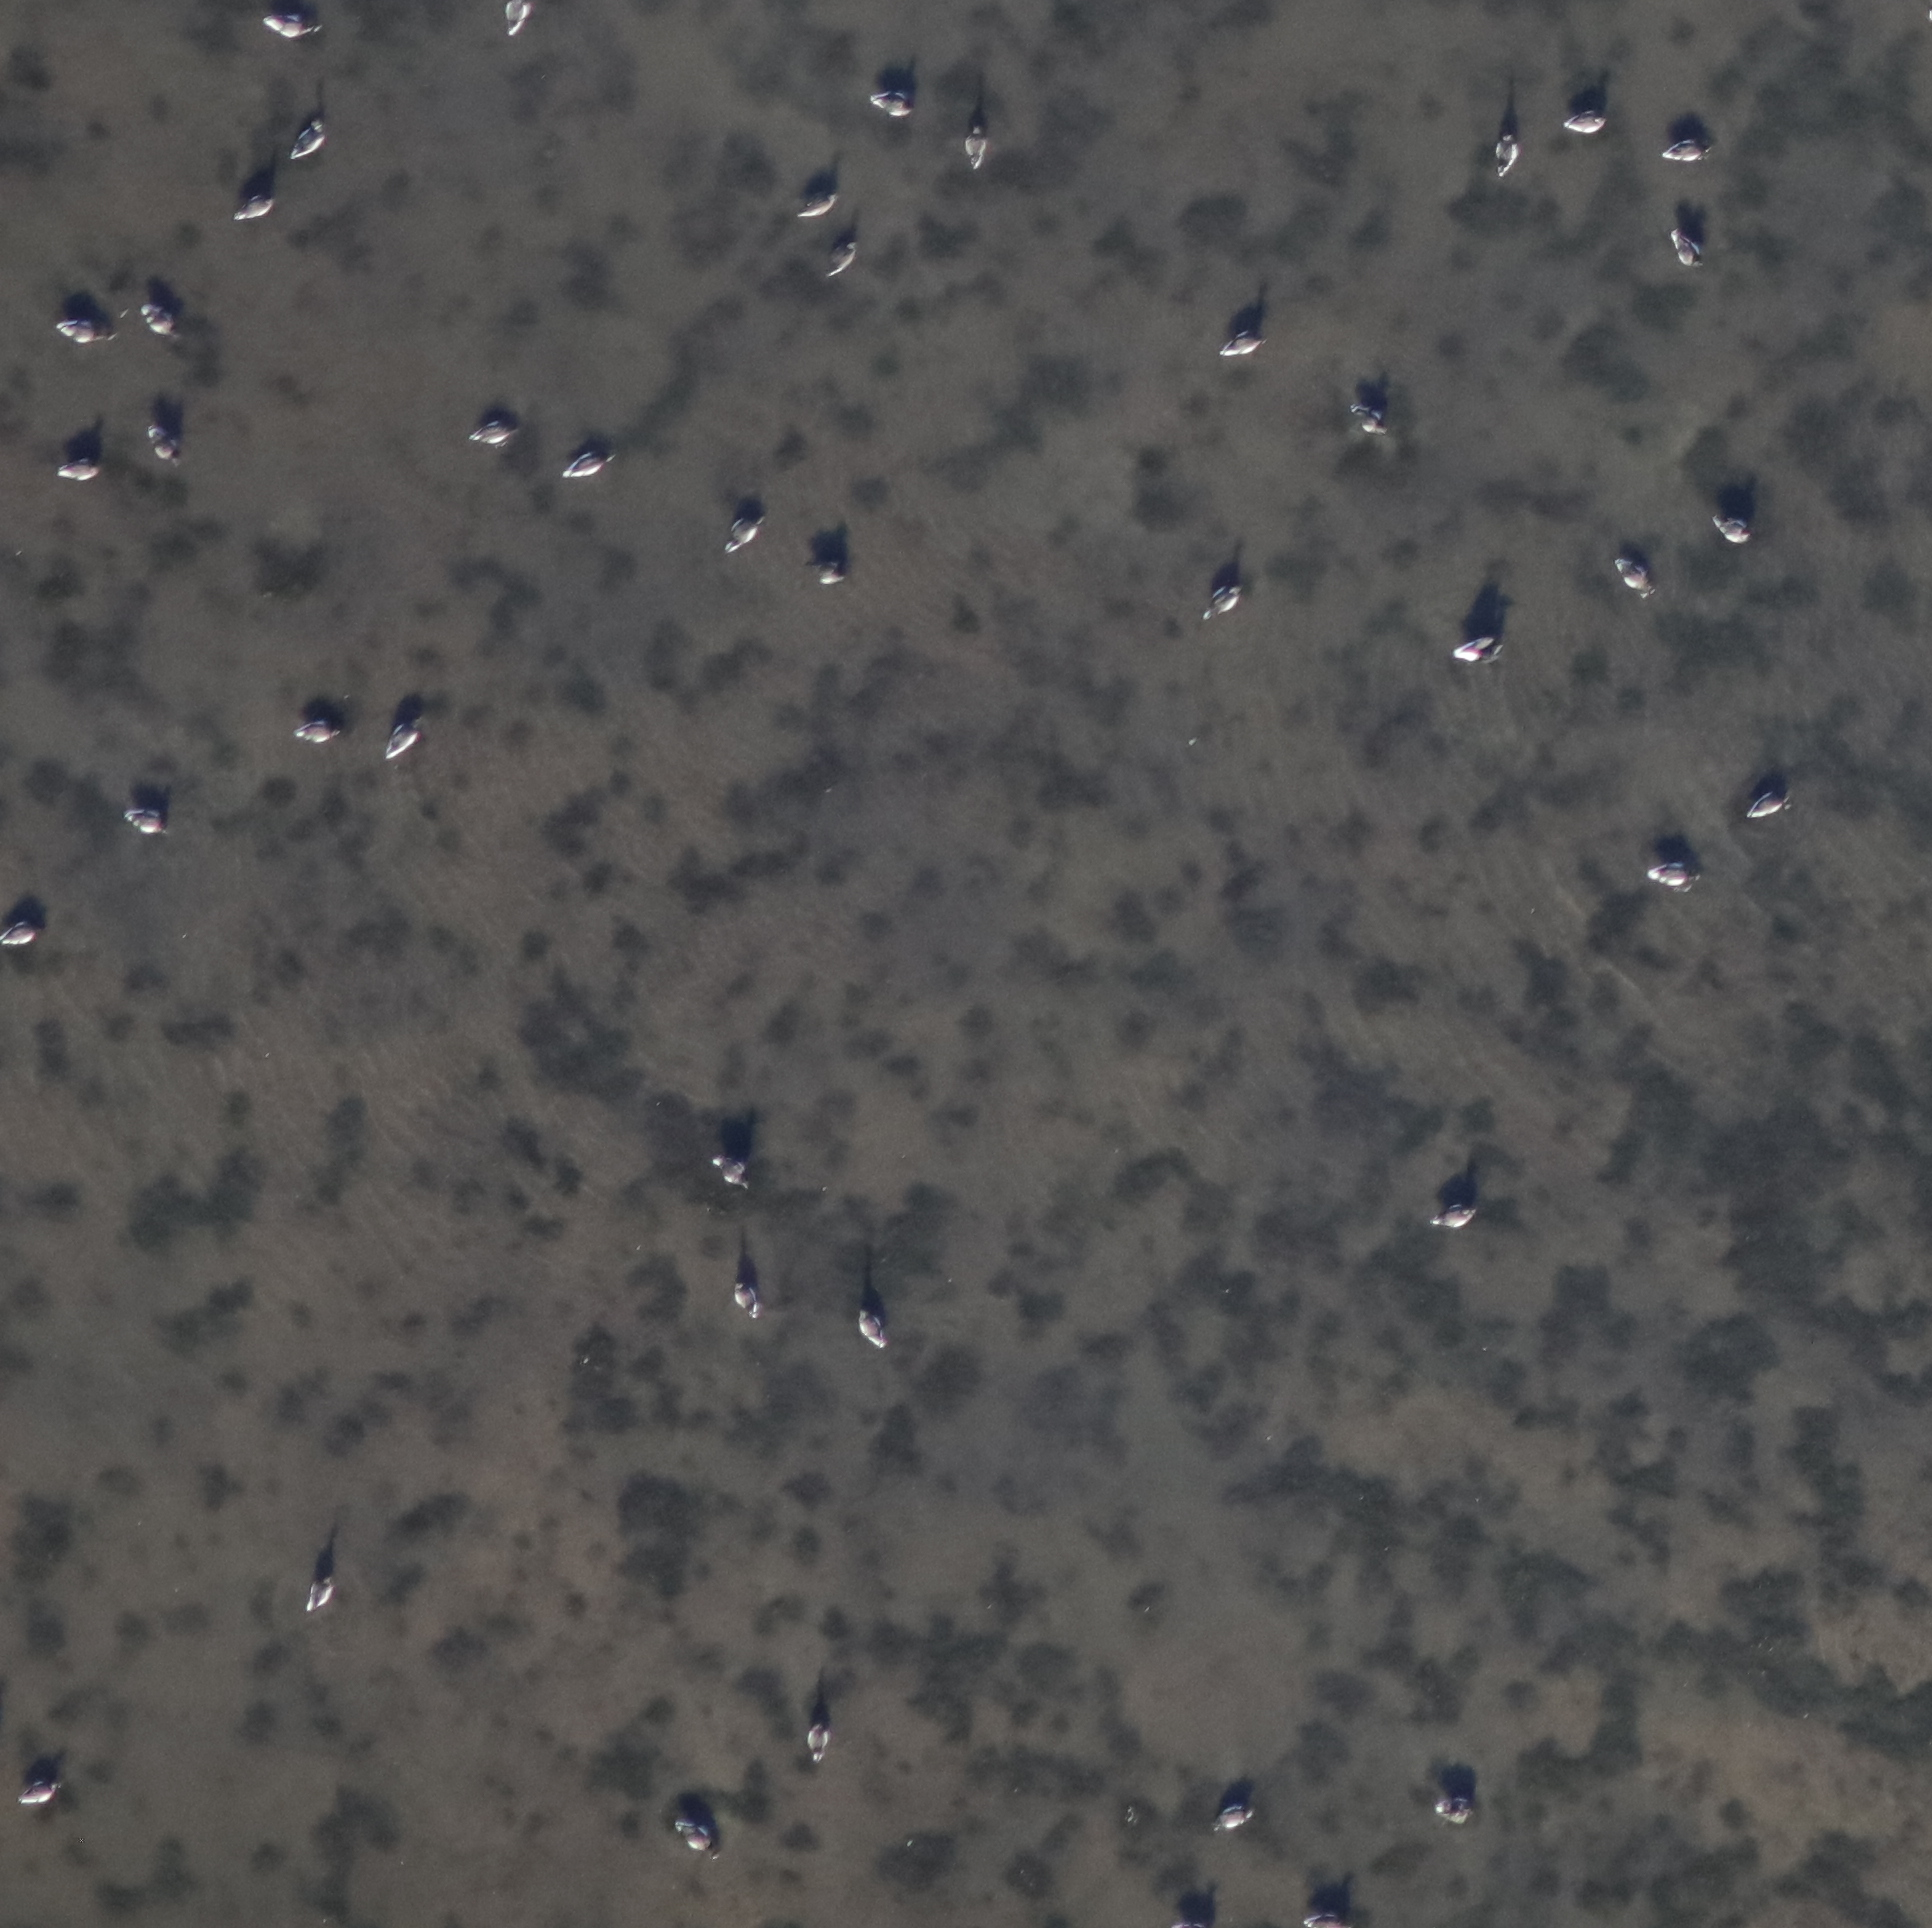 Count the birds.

43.